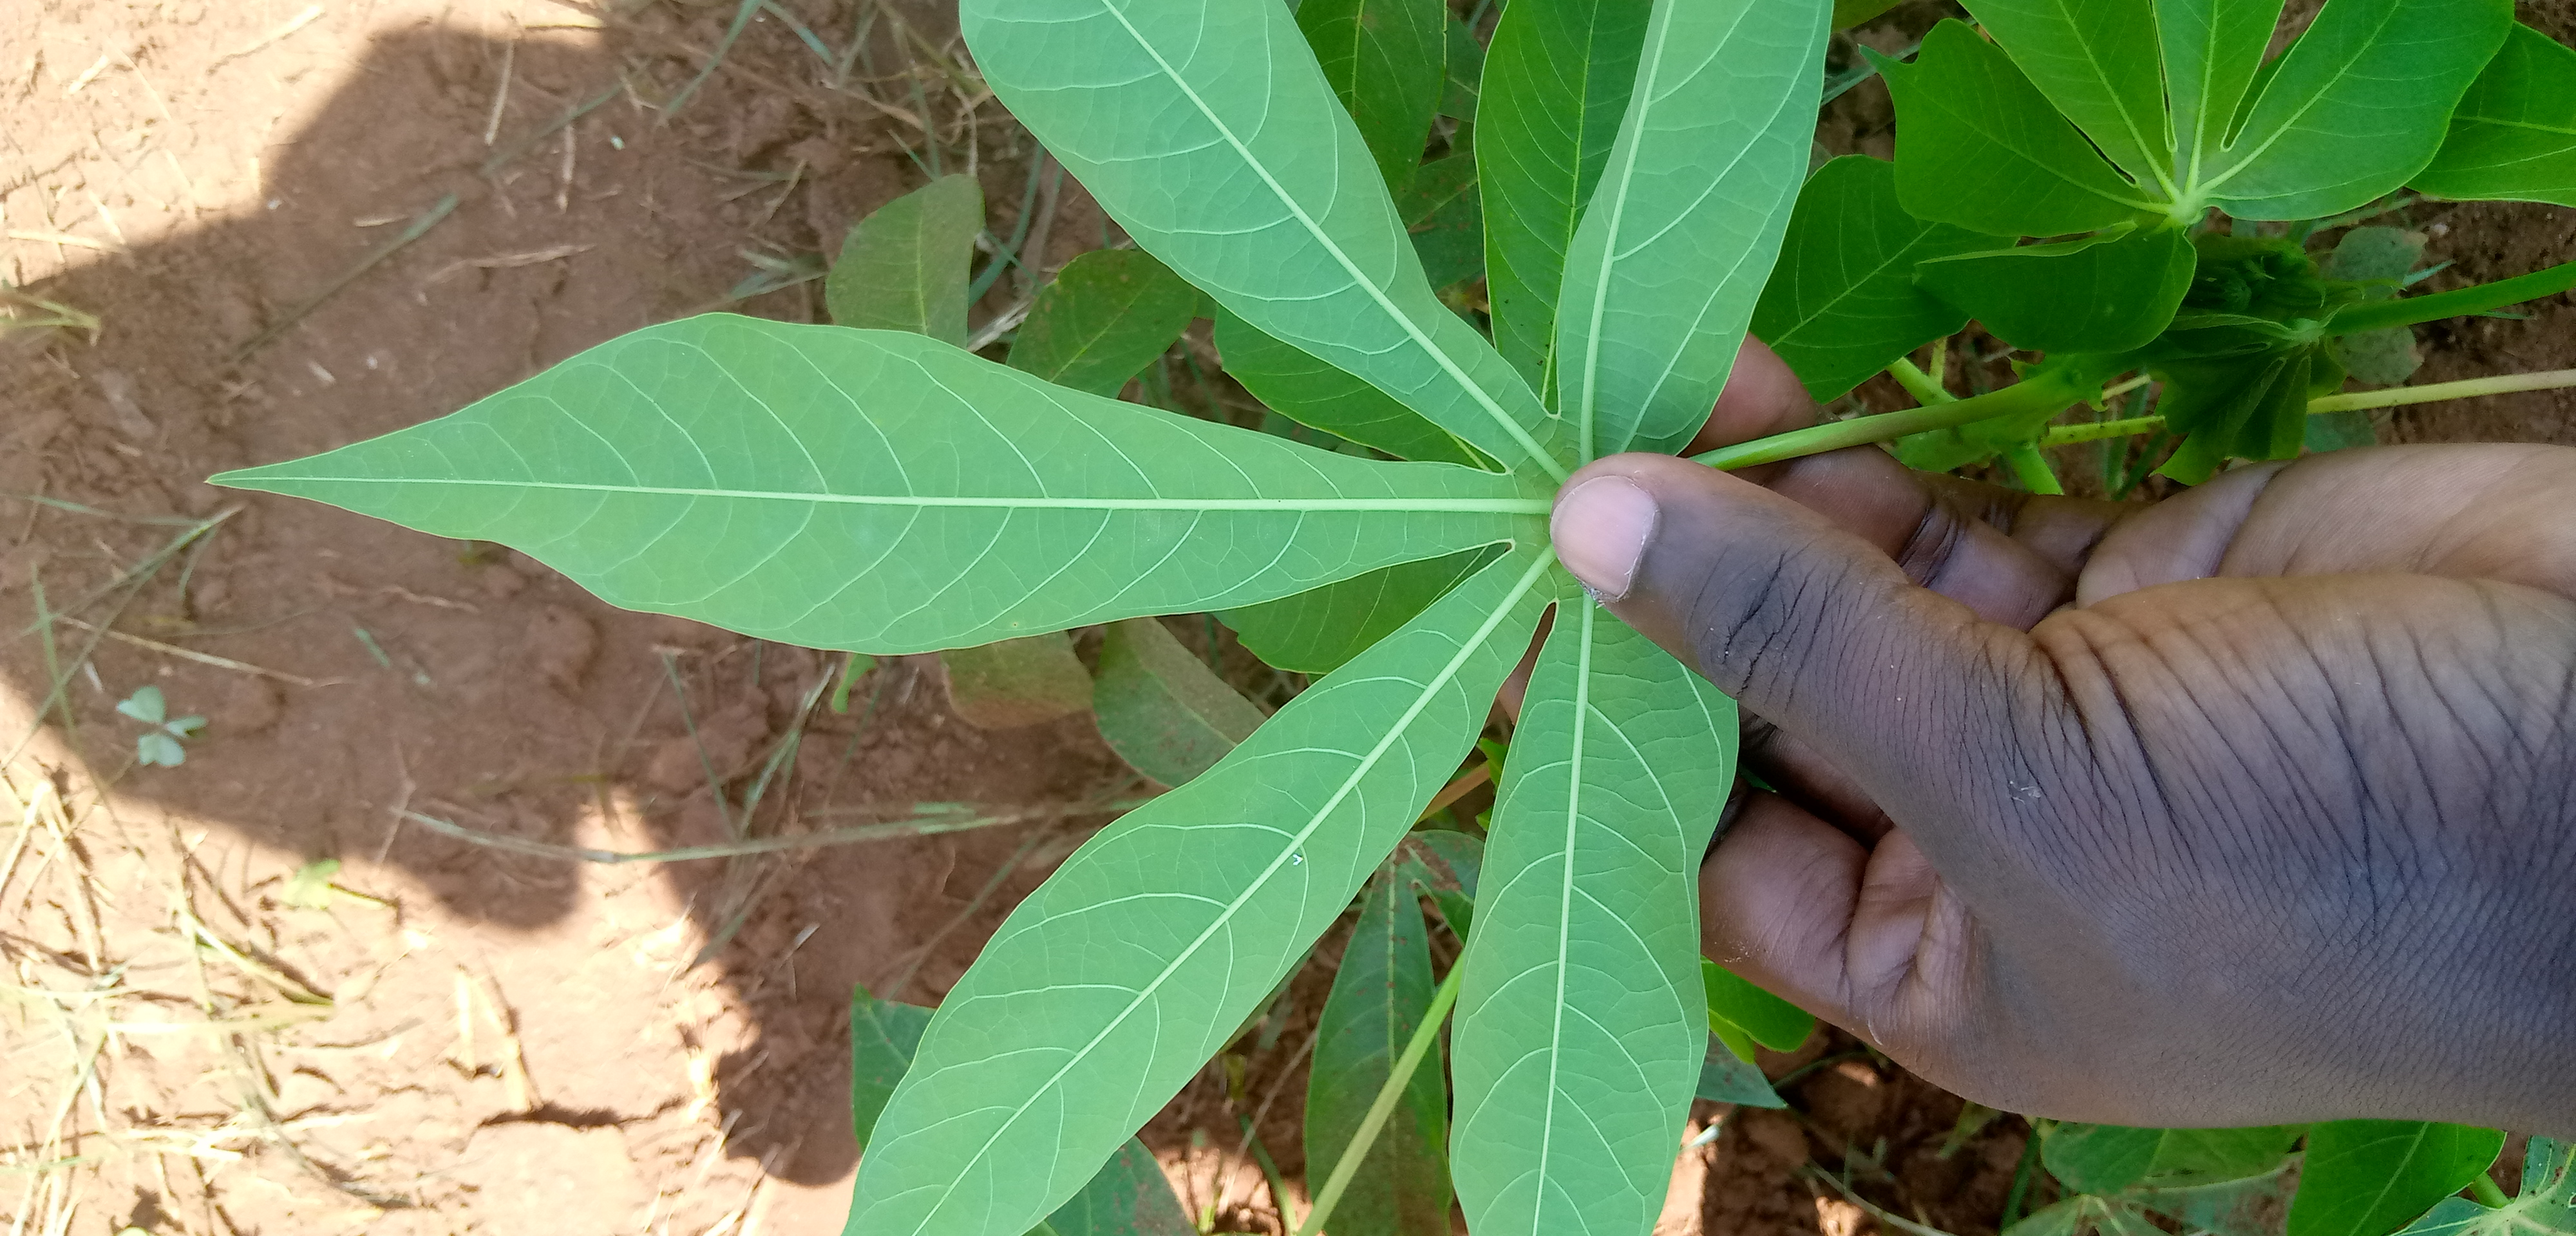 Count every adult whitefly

1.